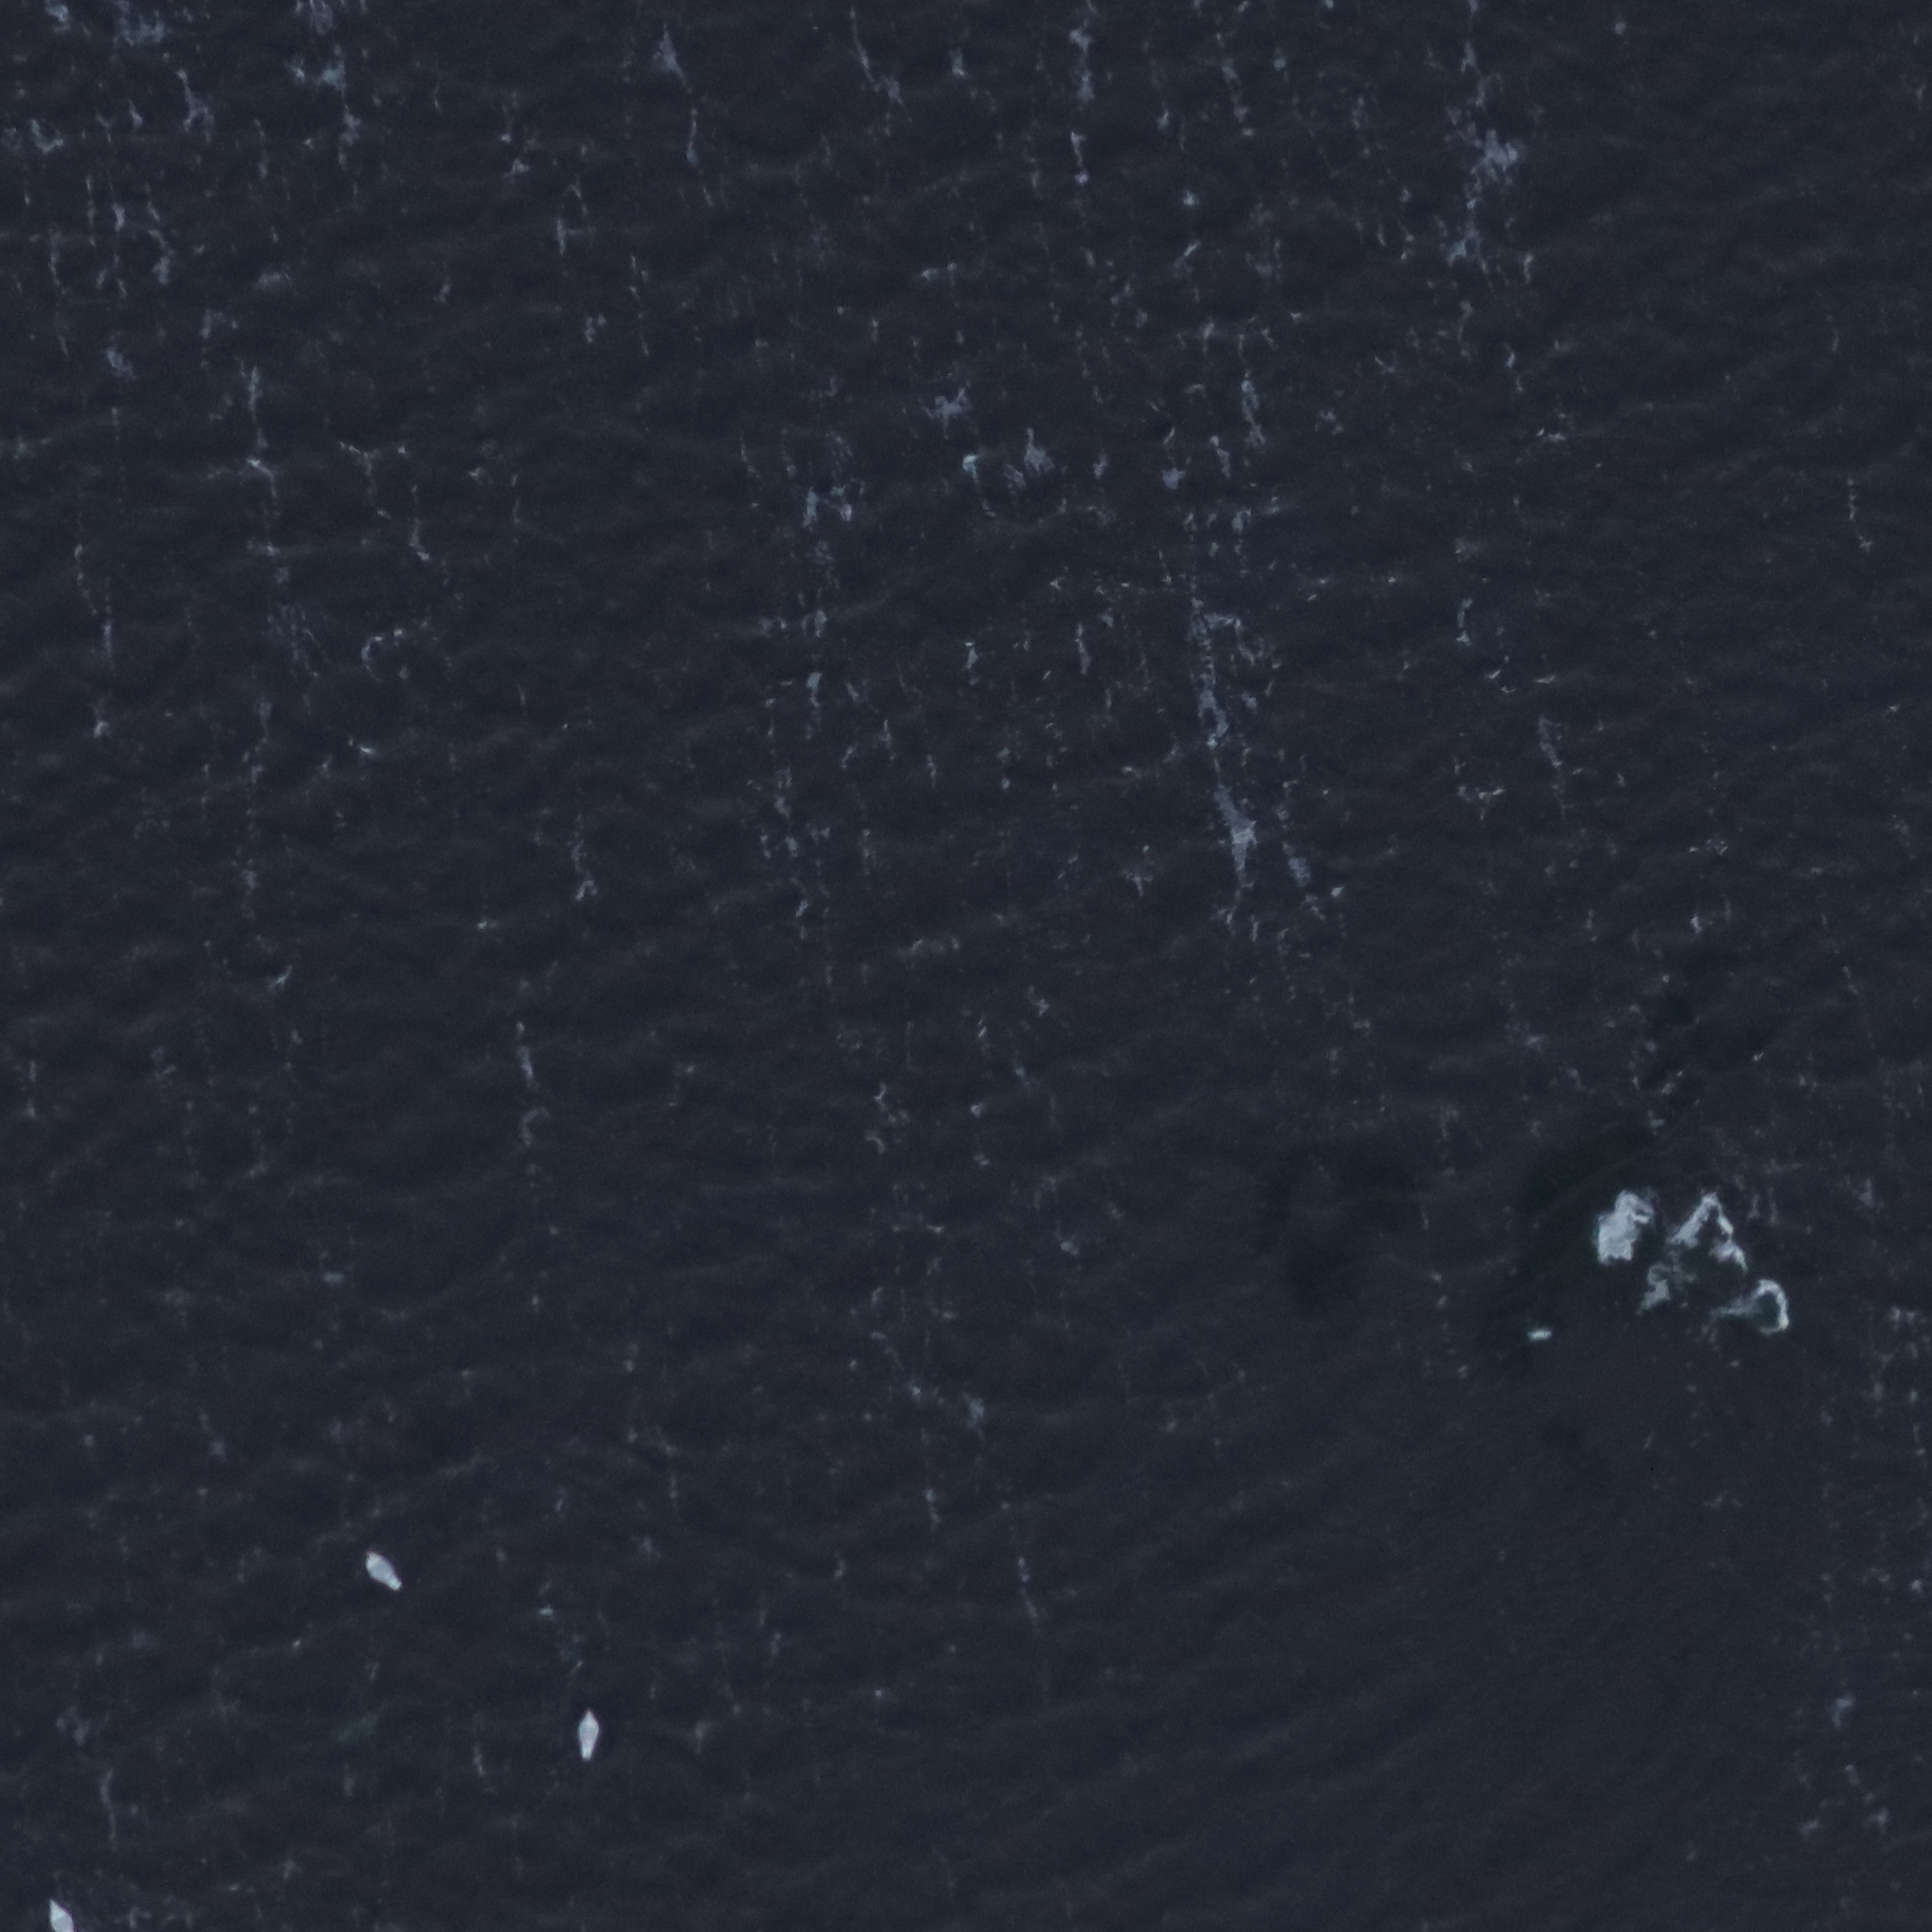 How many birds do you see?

3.